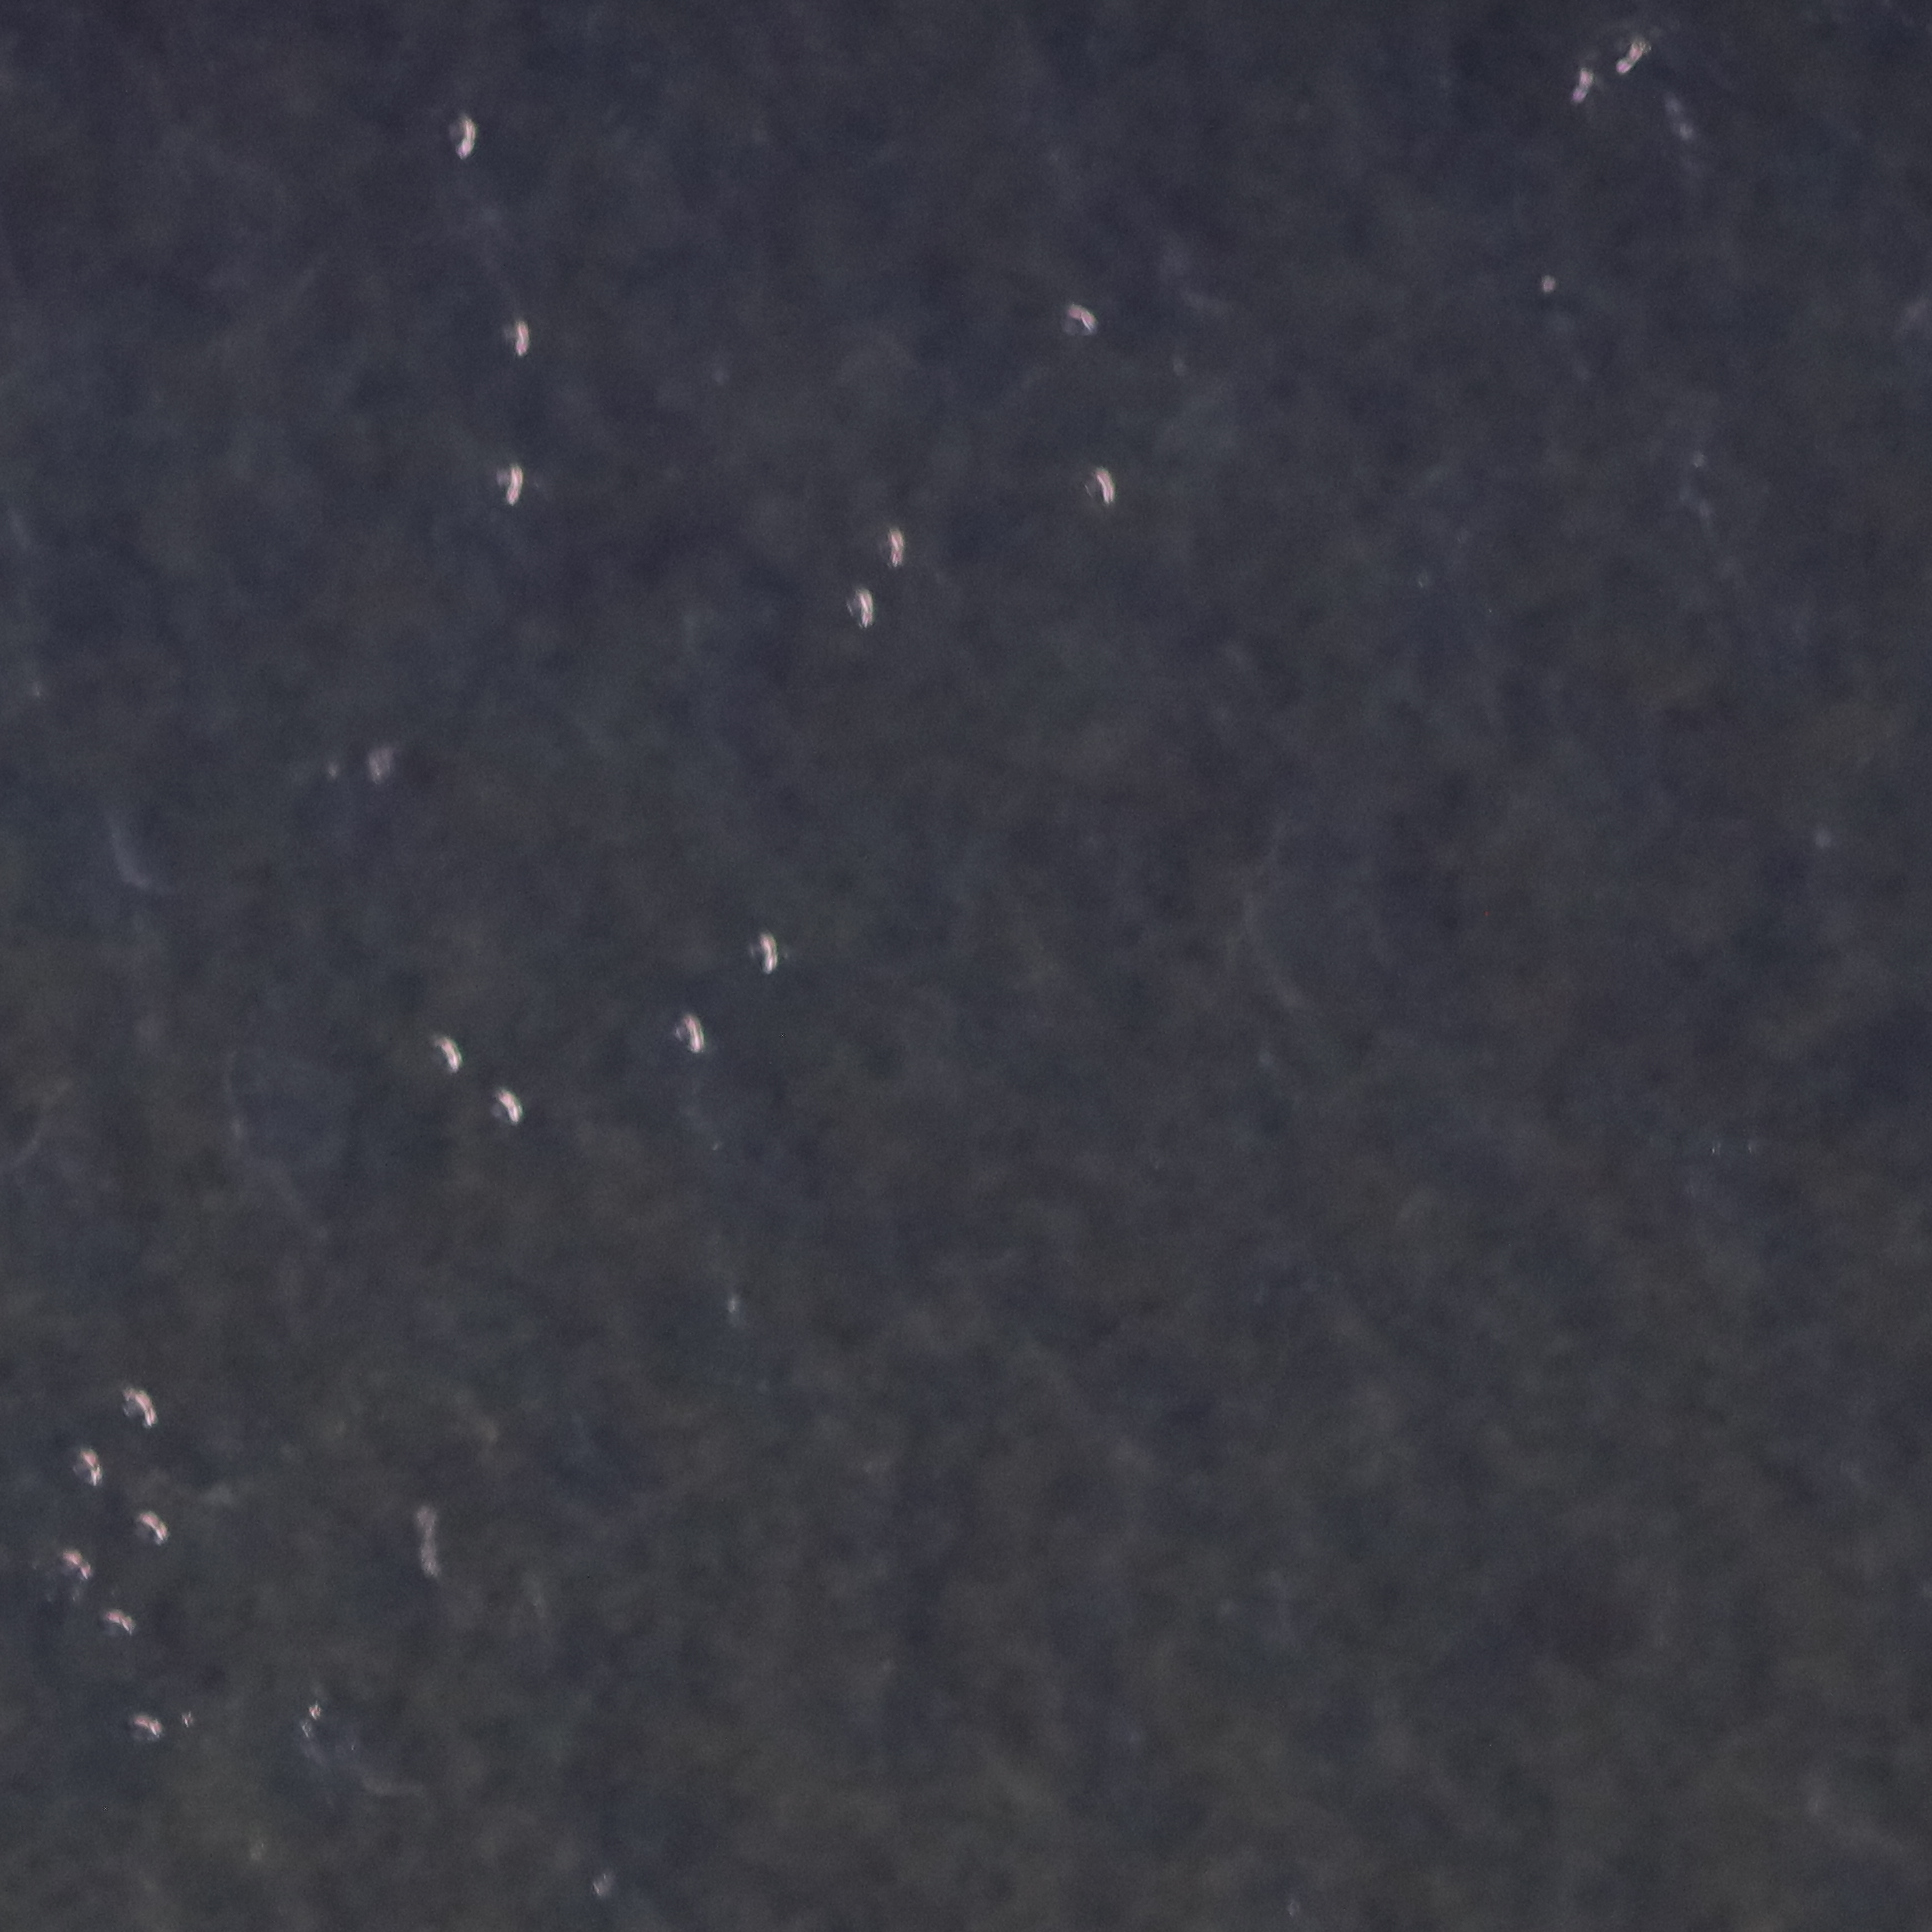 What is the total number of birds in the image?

19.